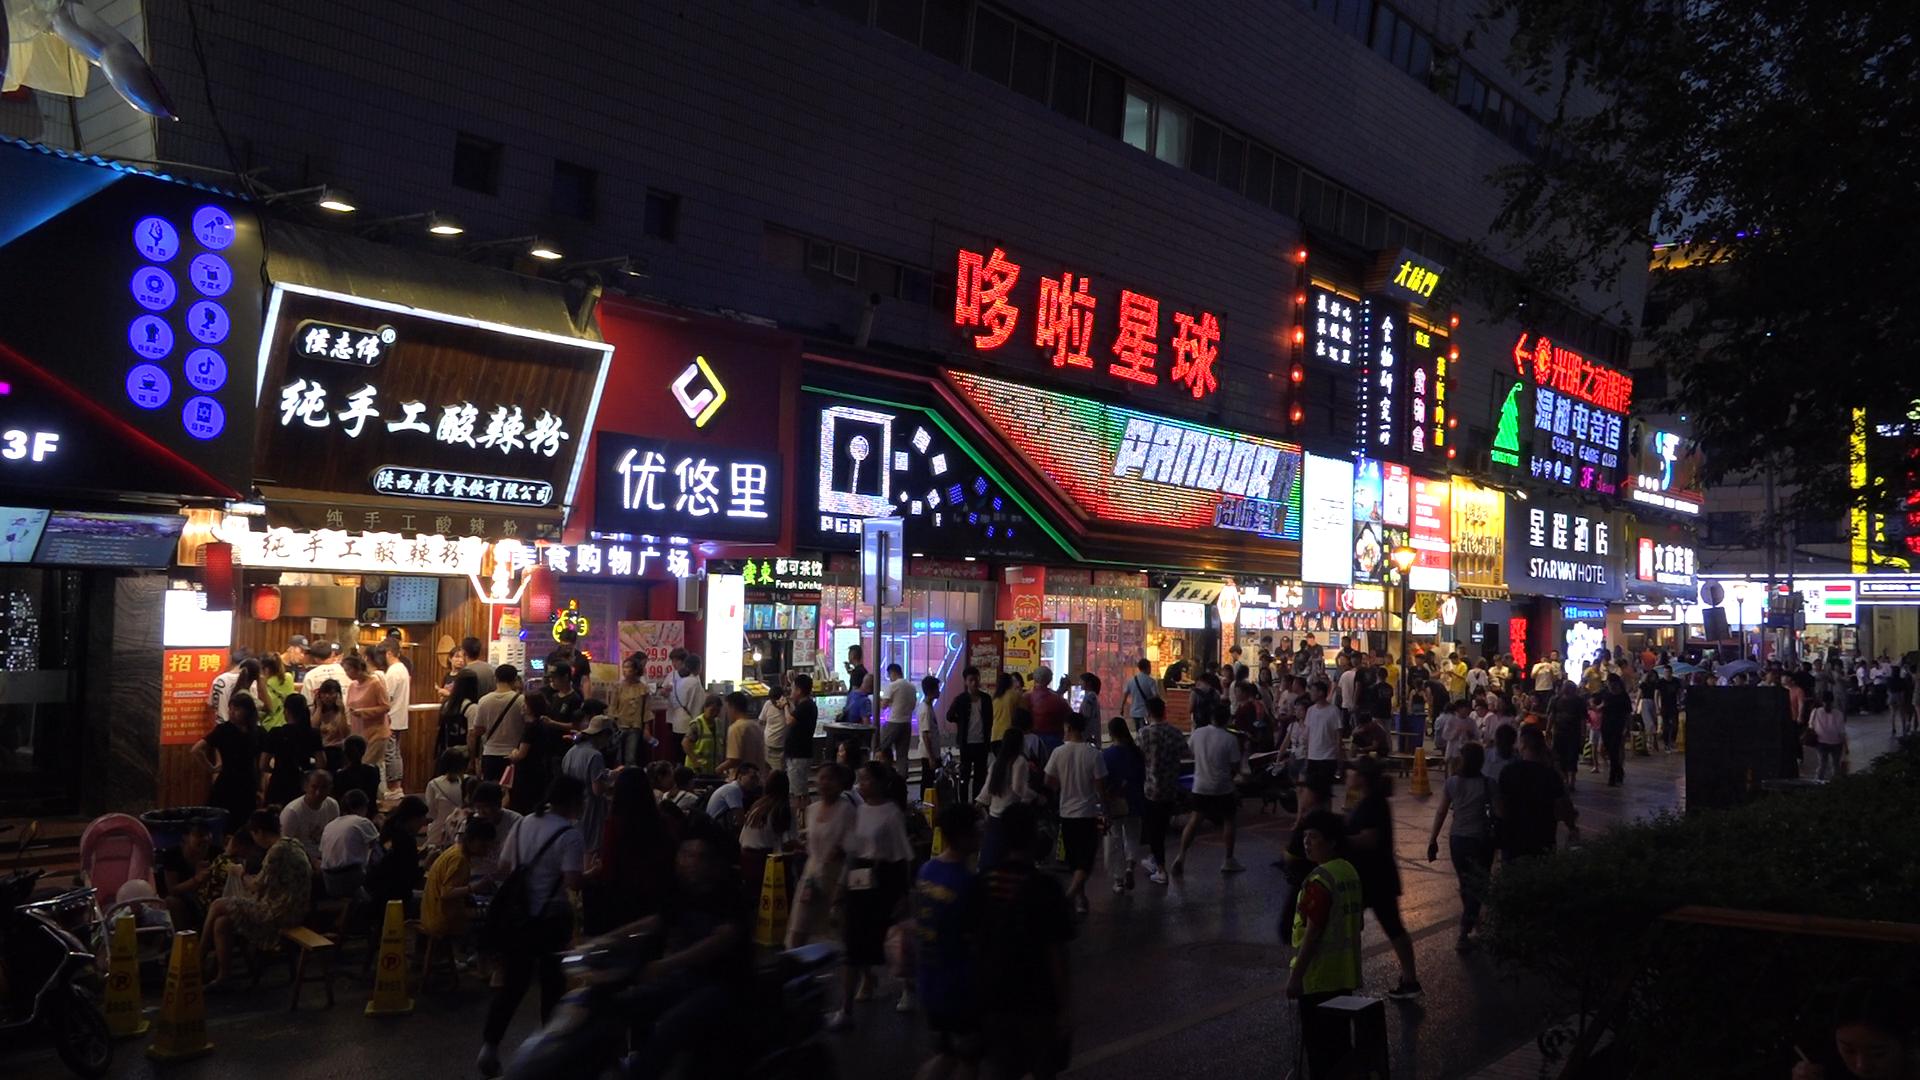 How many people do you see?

140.